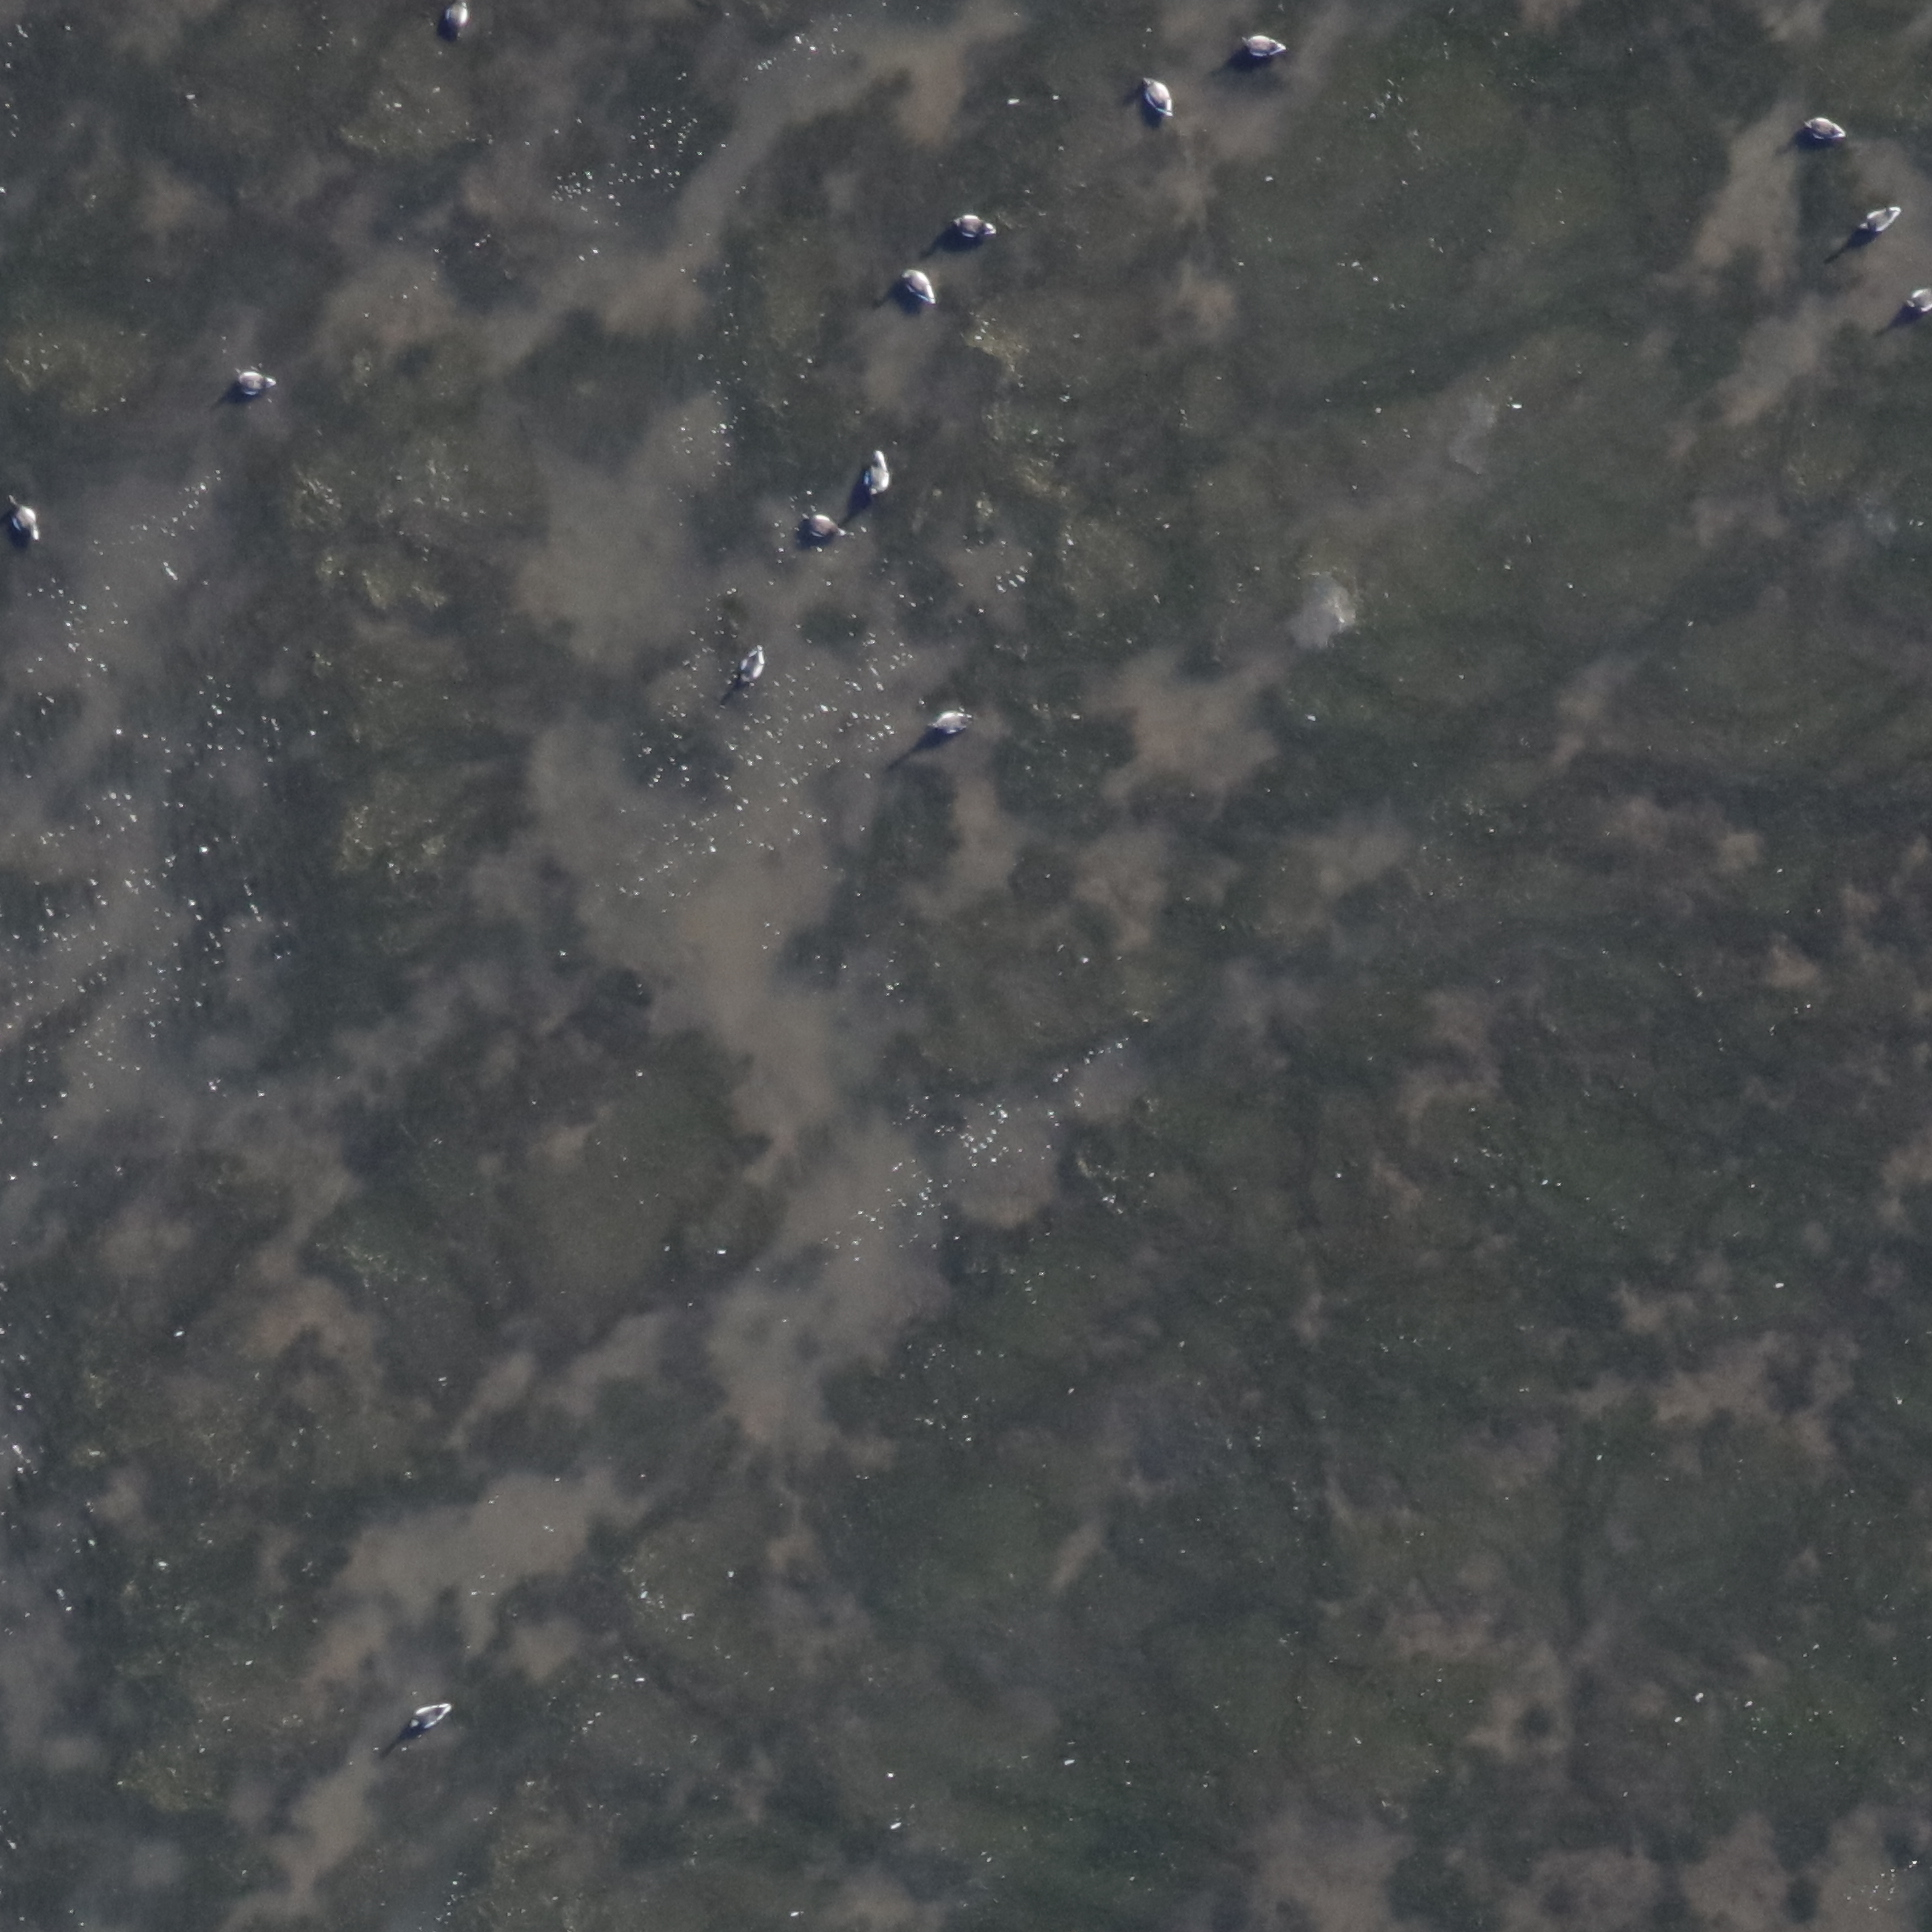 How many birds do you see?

15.